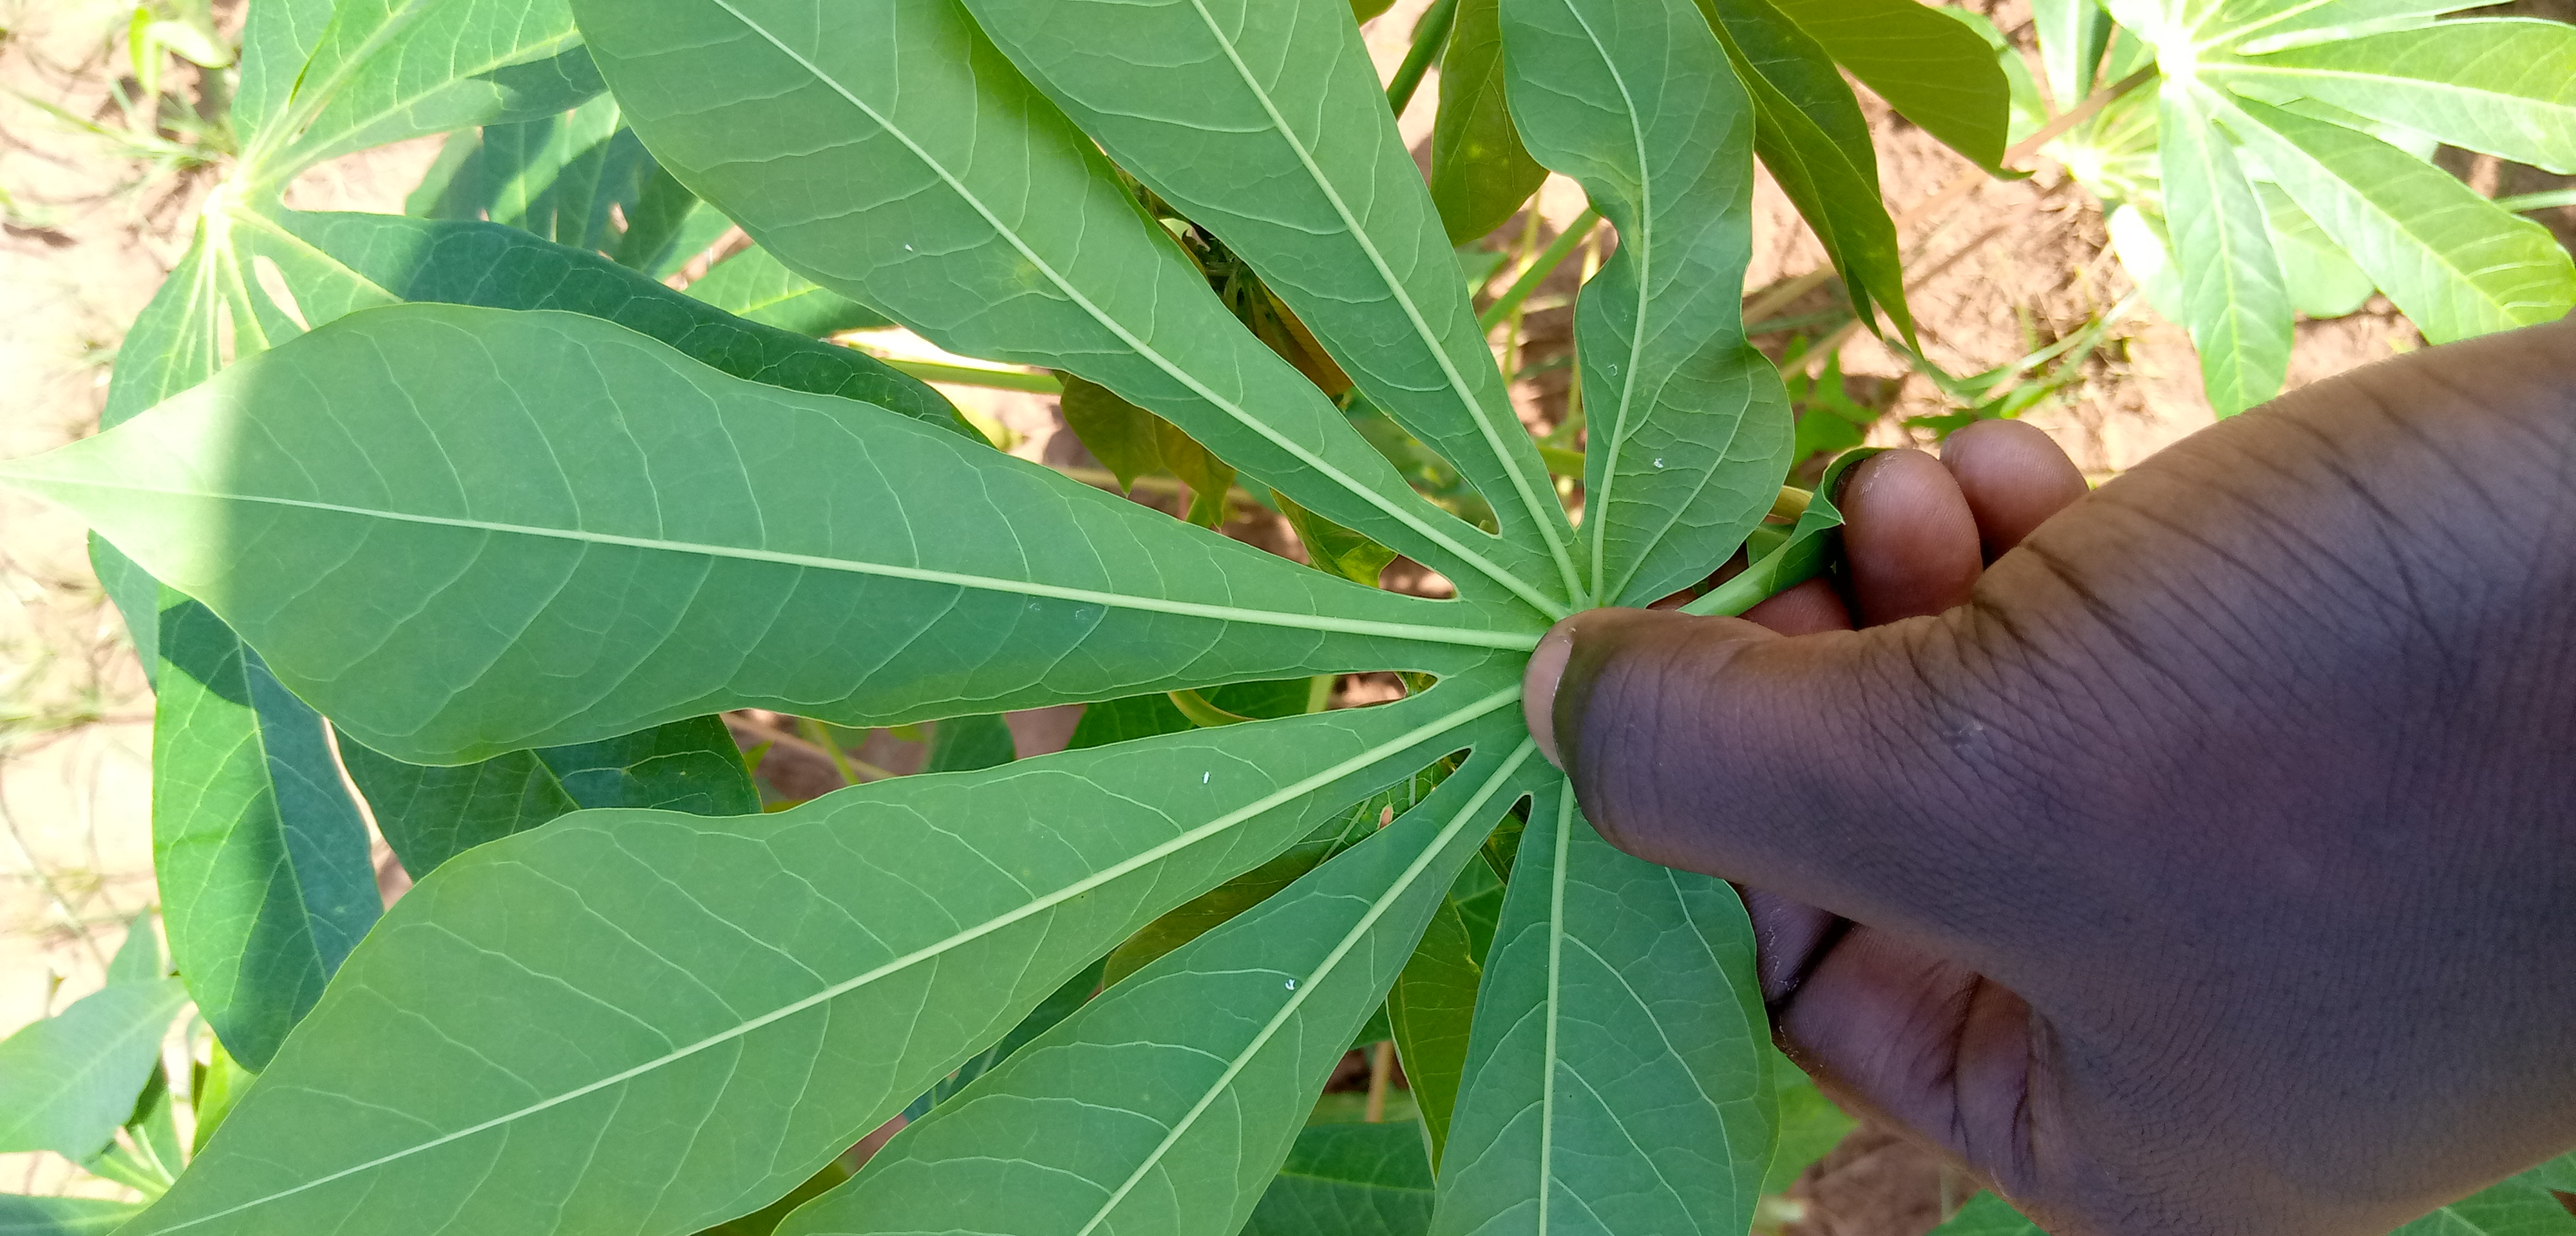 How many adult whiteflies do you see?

4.